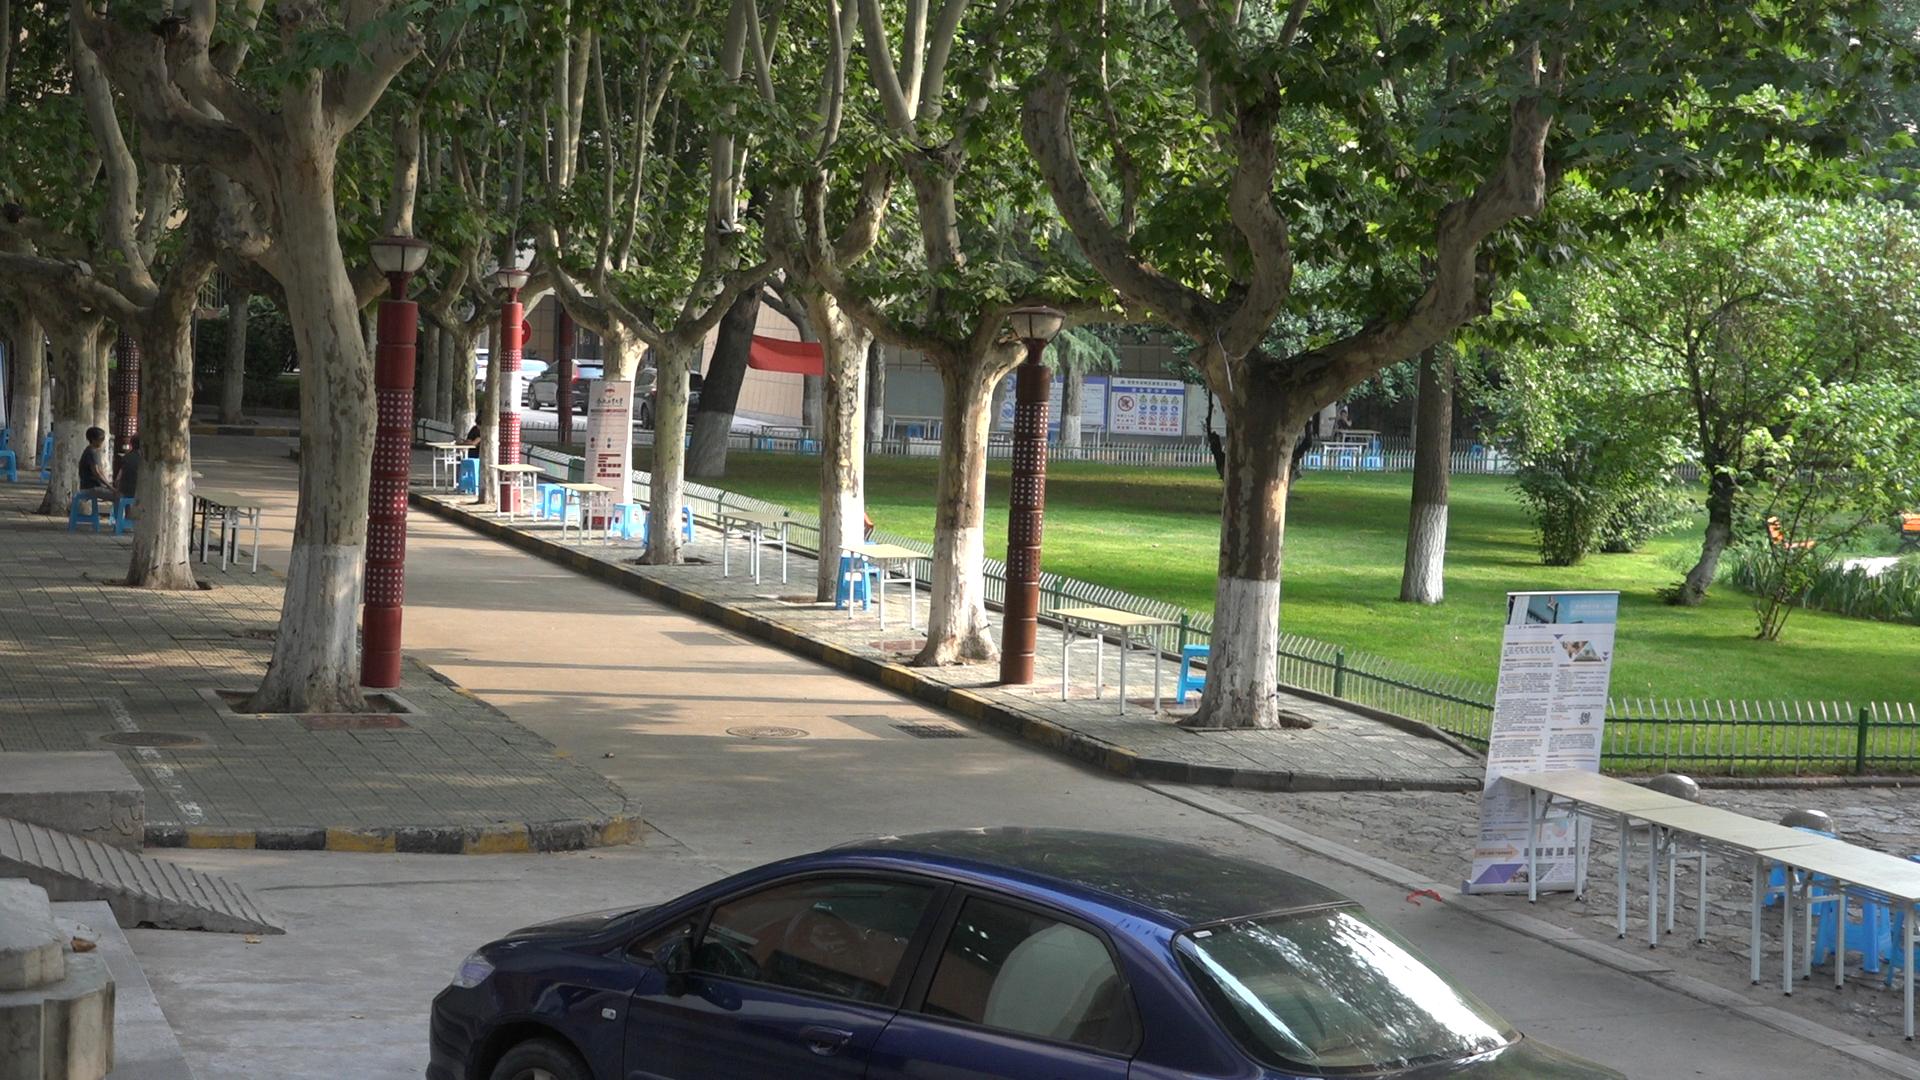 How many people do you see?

4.